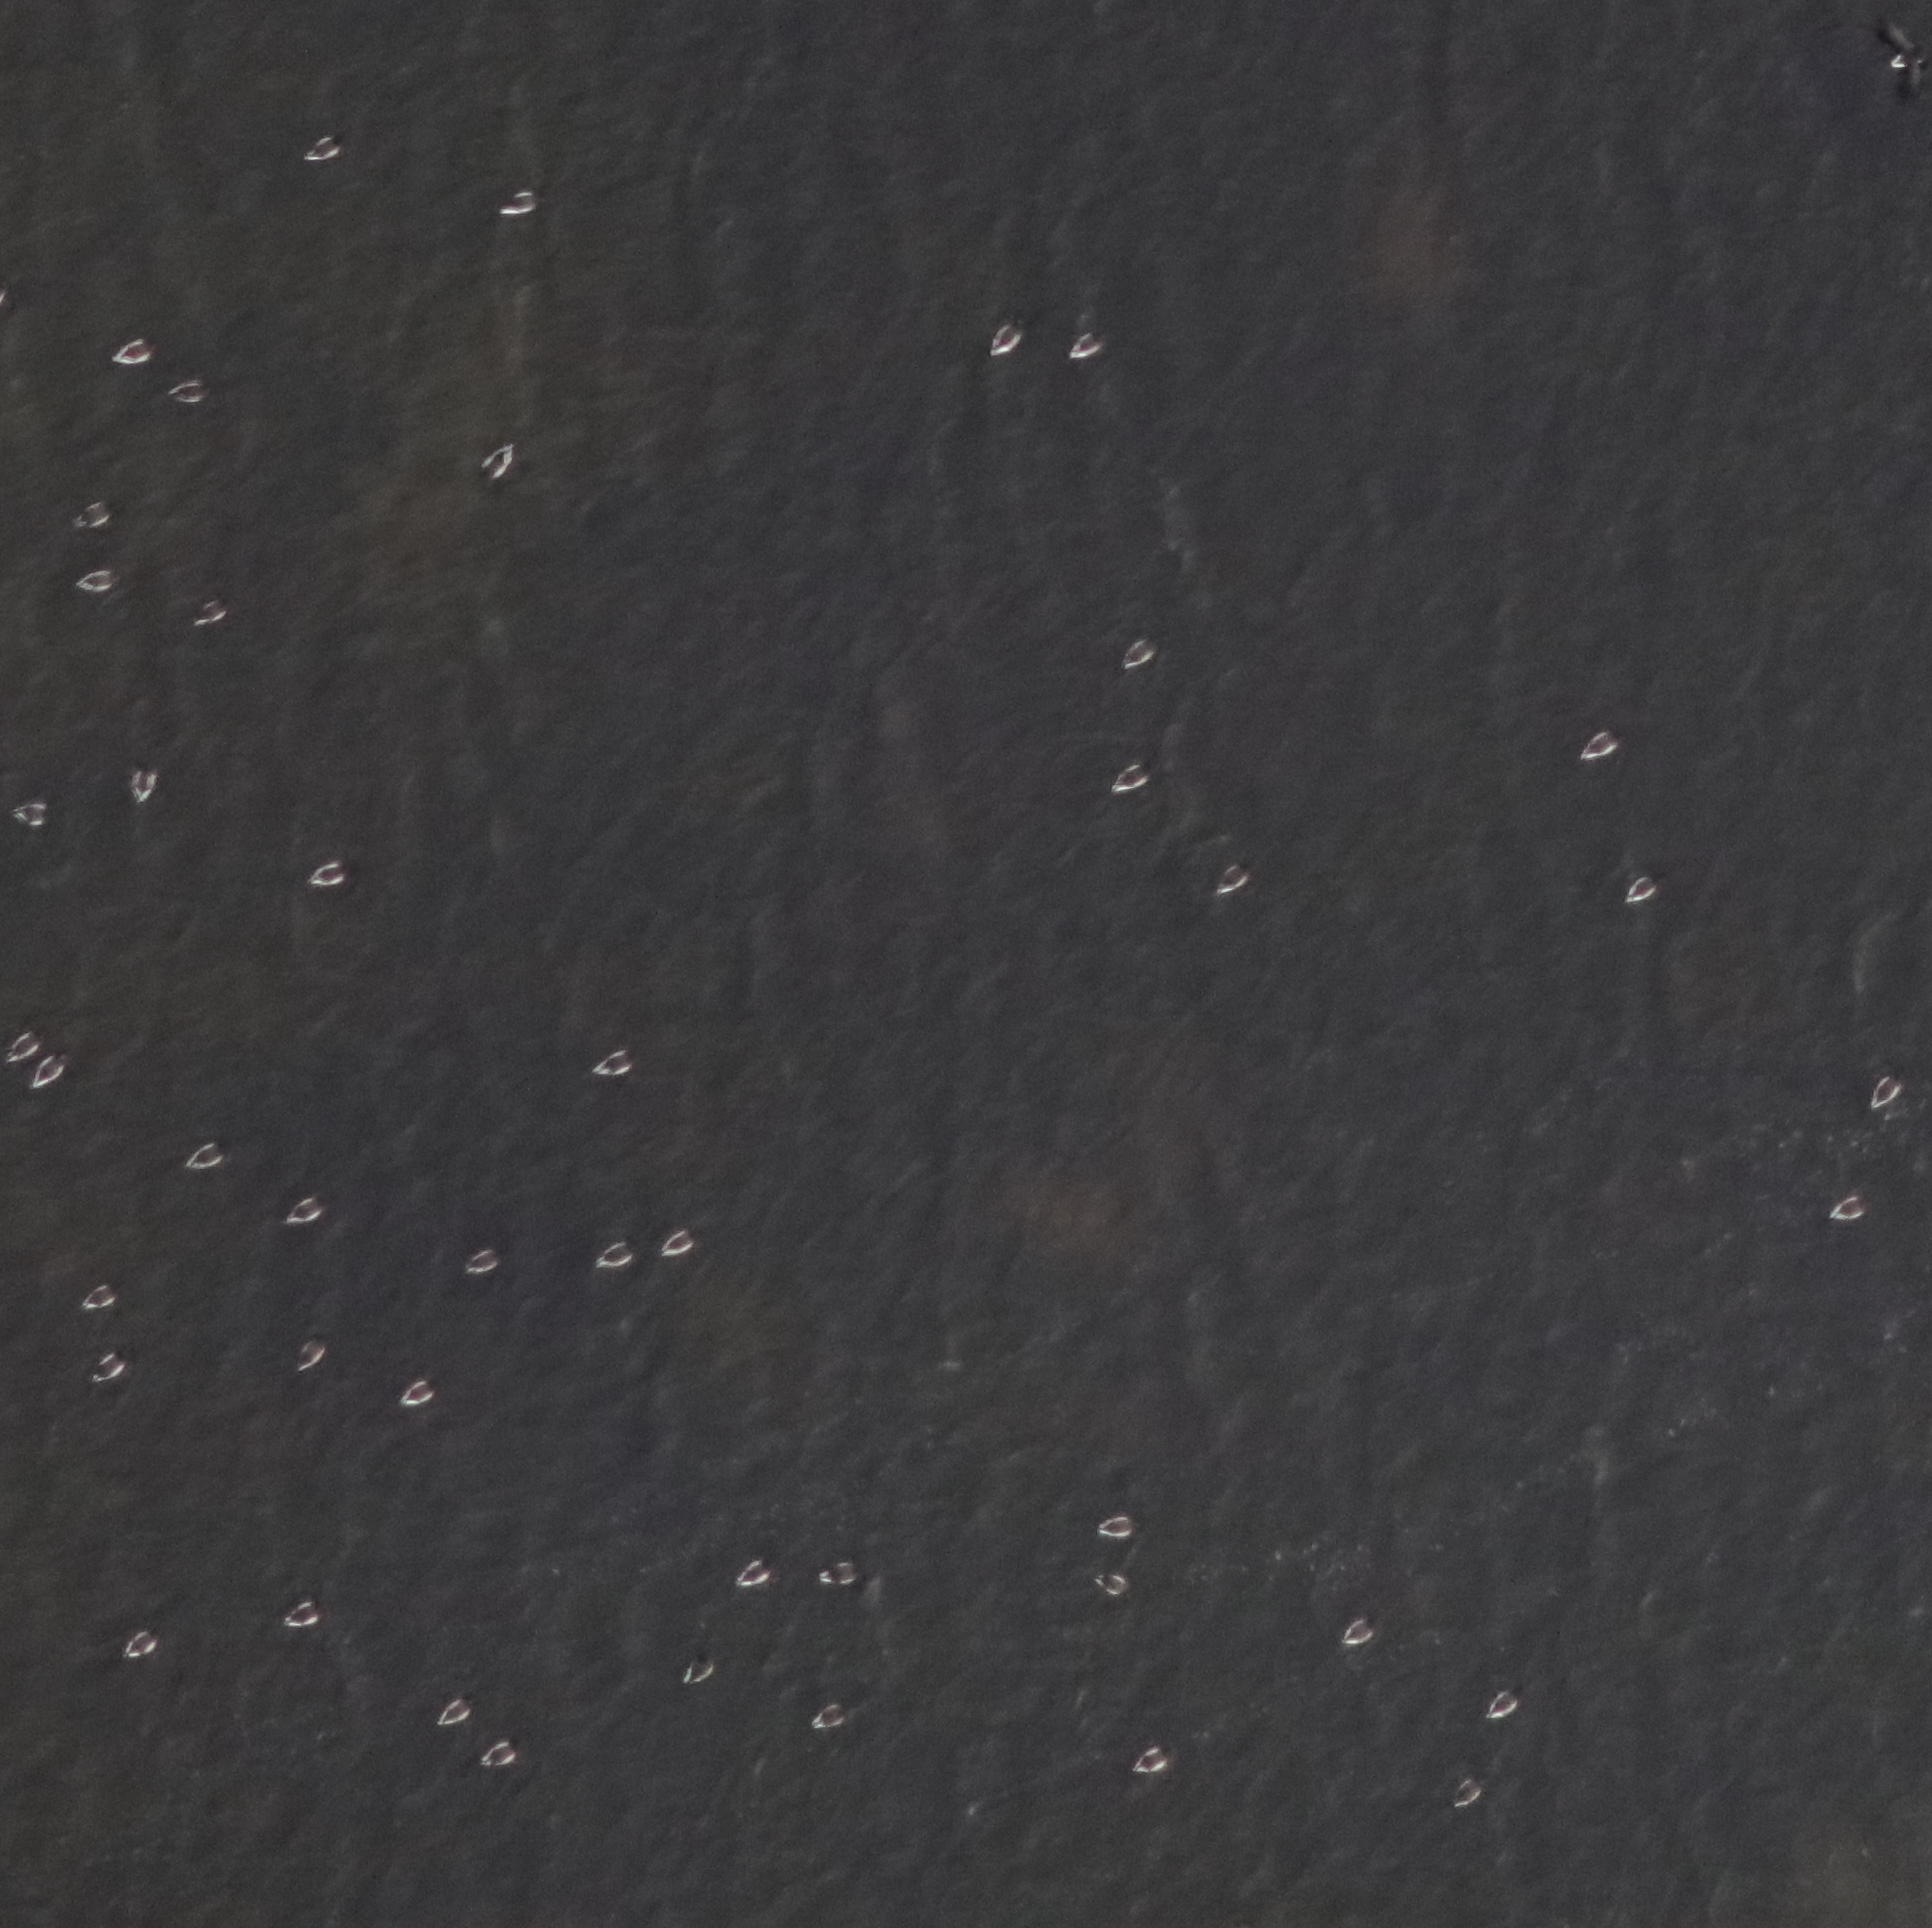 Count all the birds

47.